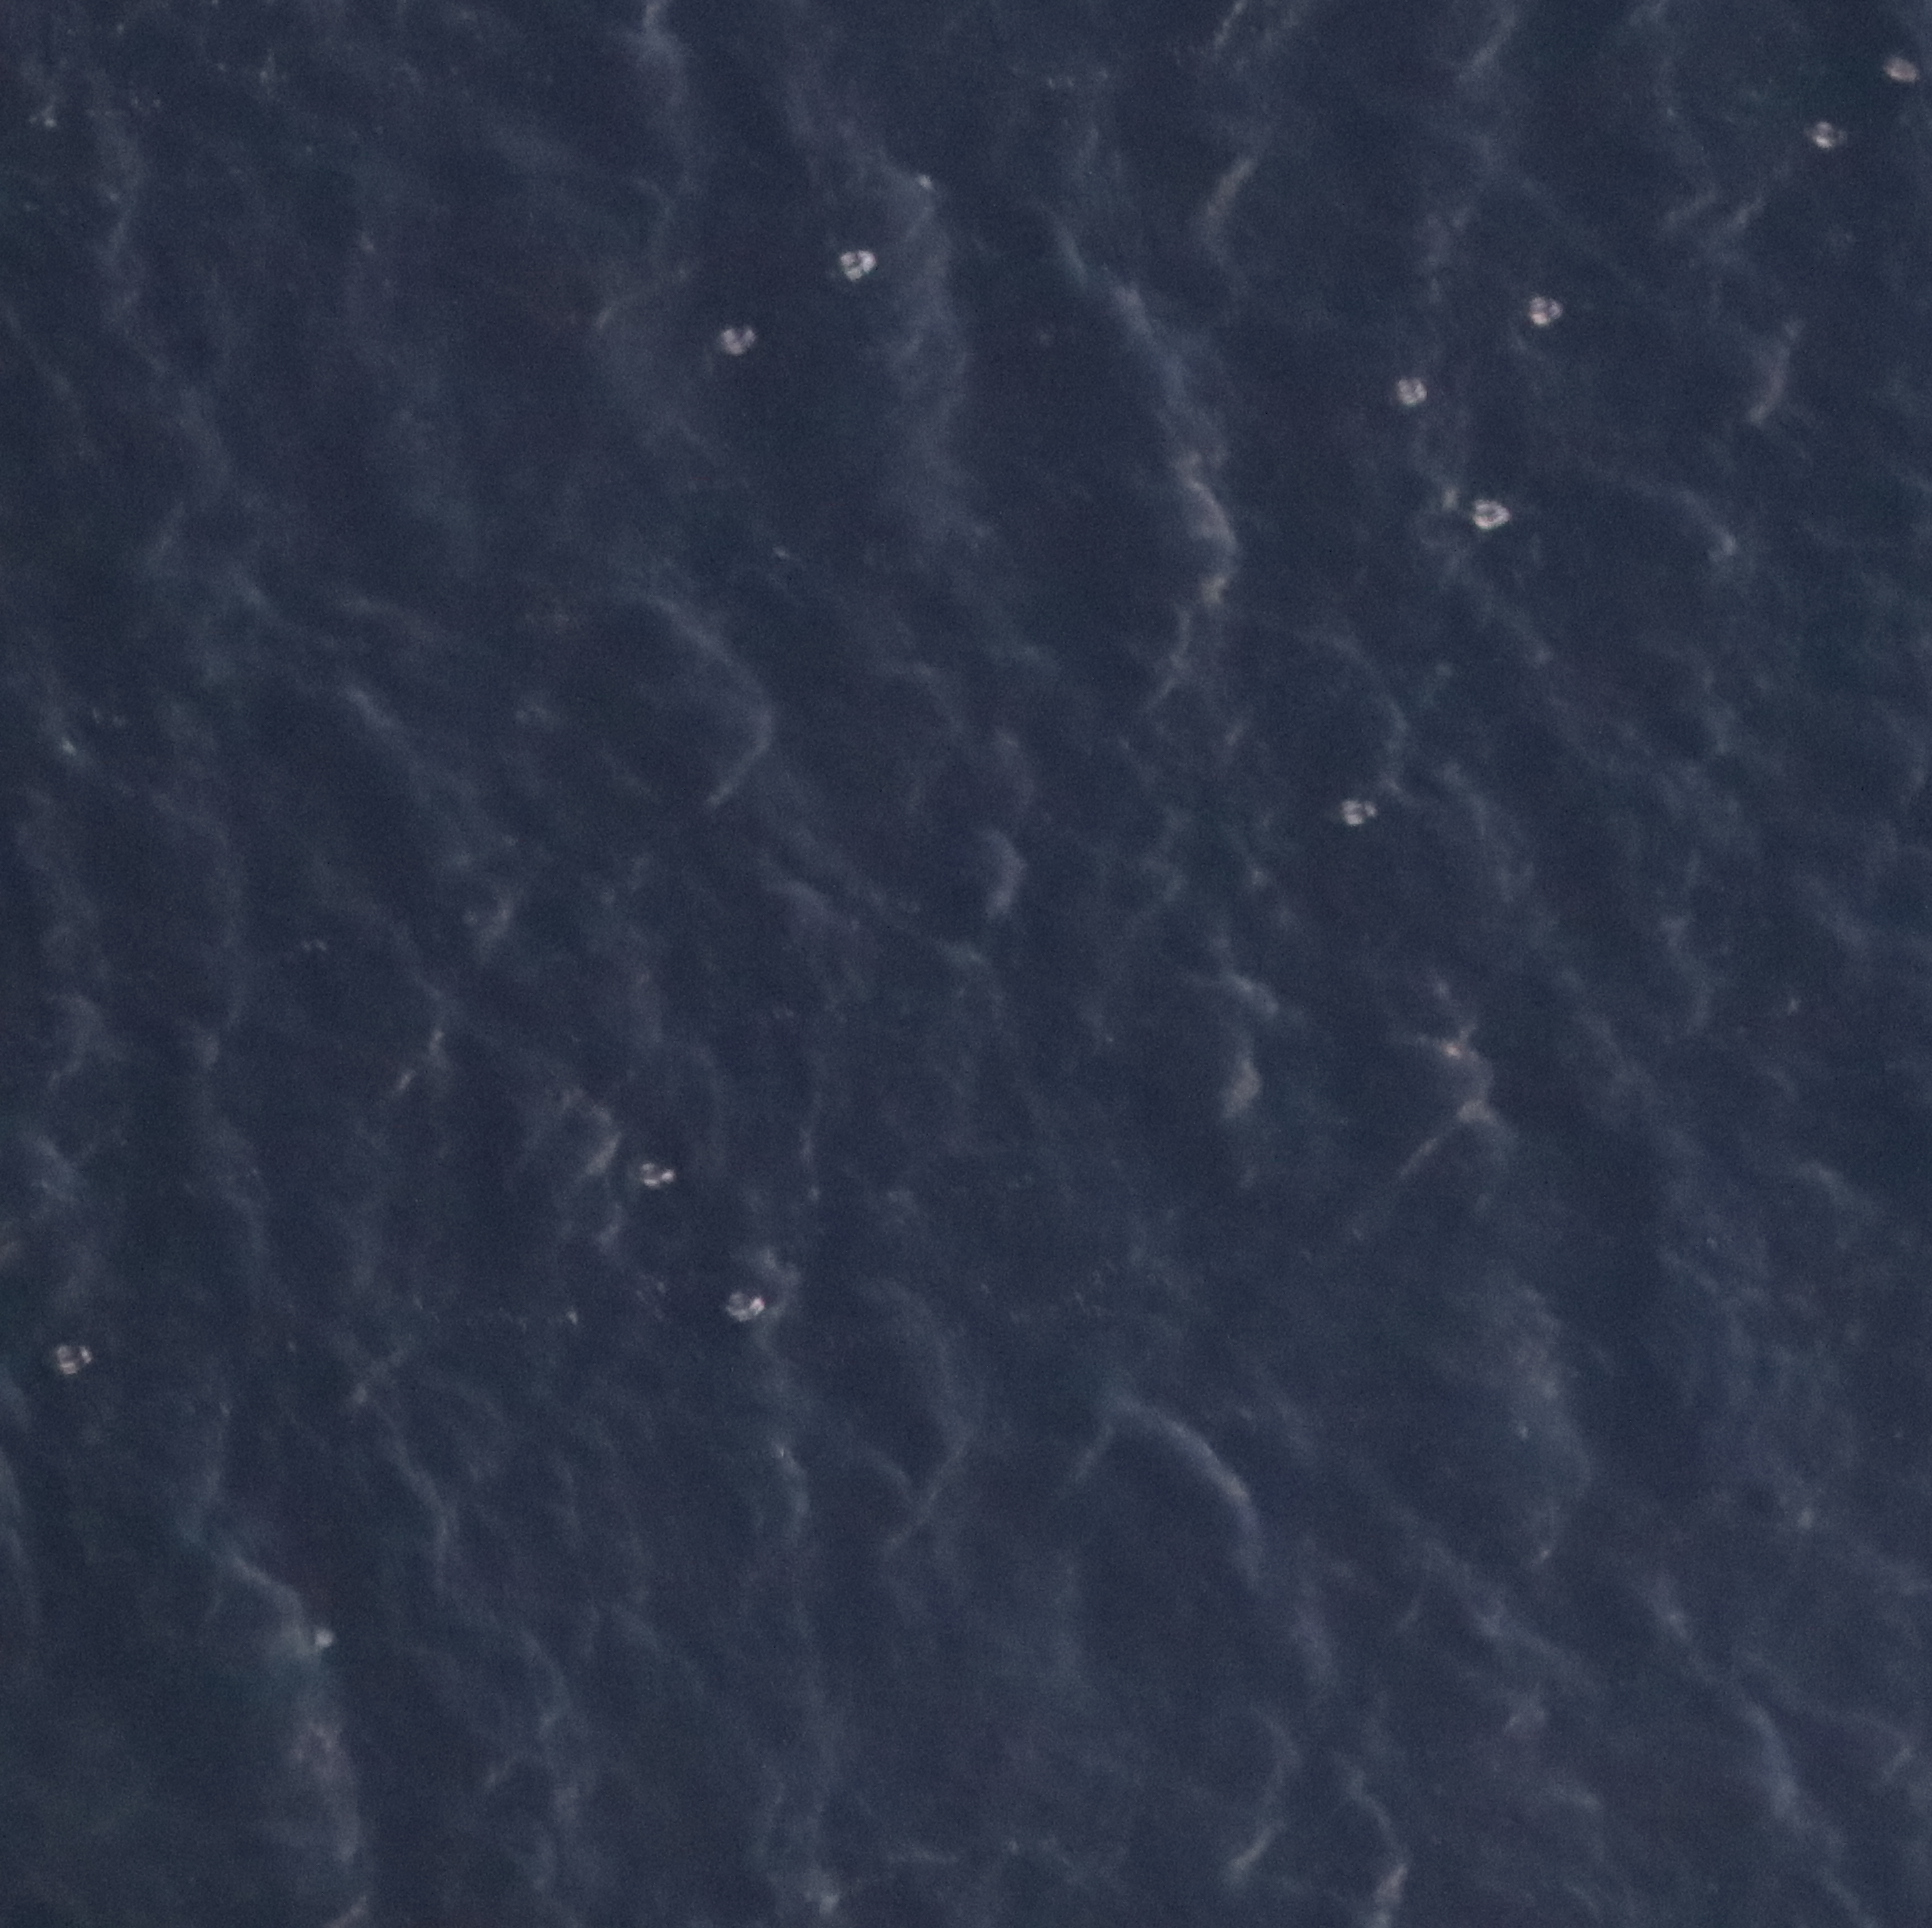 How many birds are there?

11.